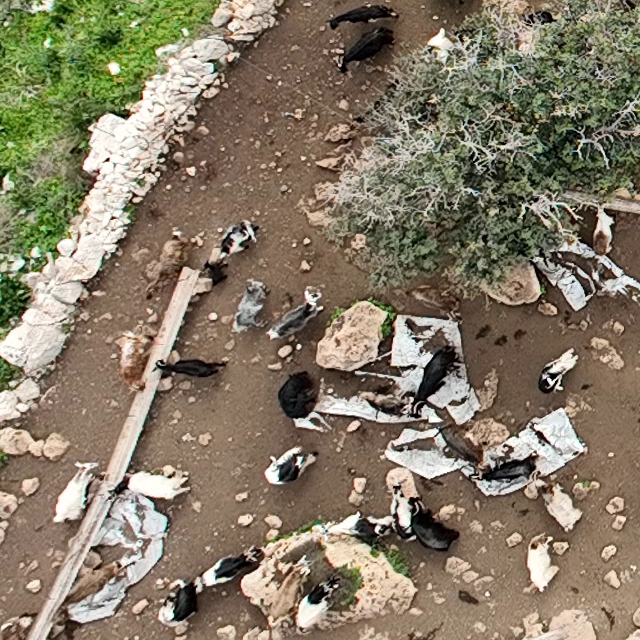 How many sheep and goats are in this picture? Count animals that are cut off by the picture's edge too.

34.